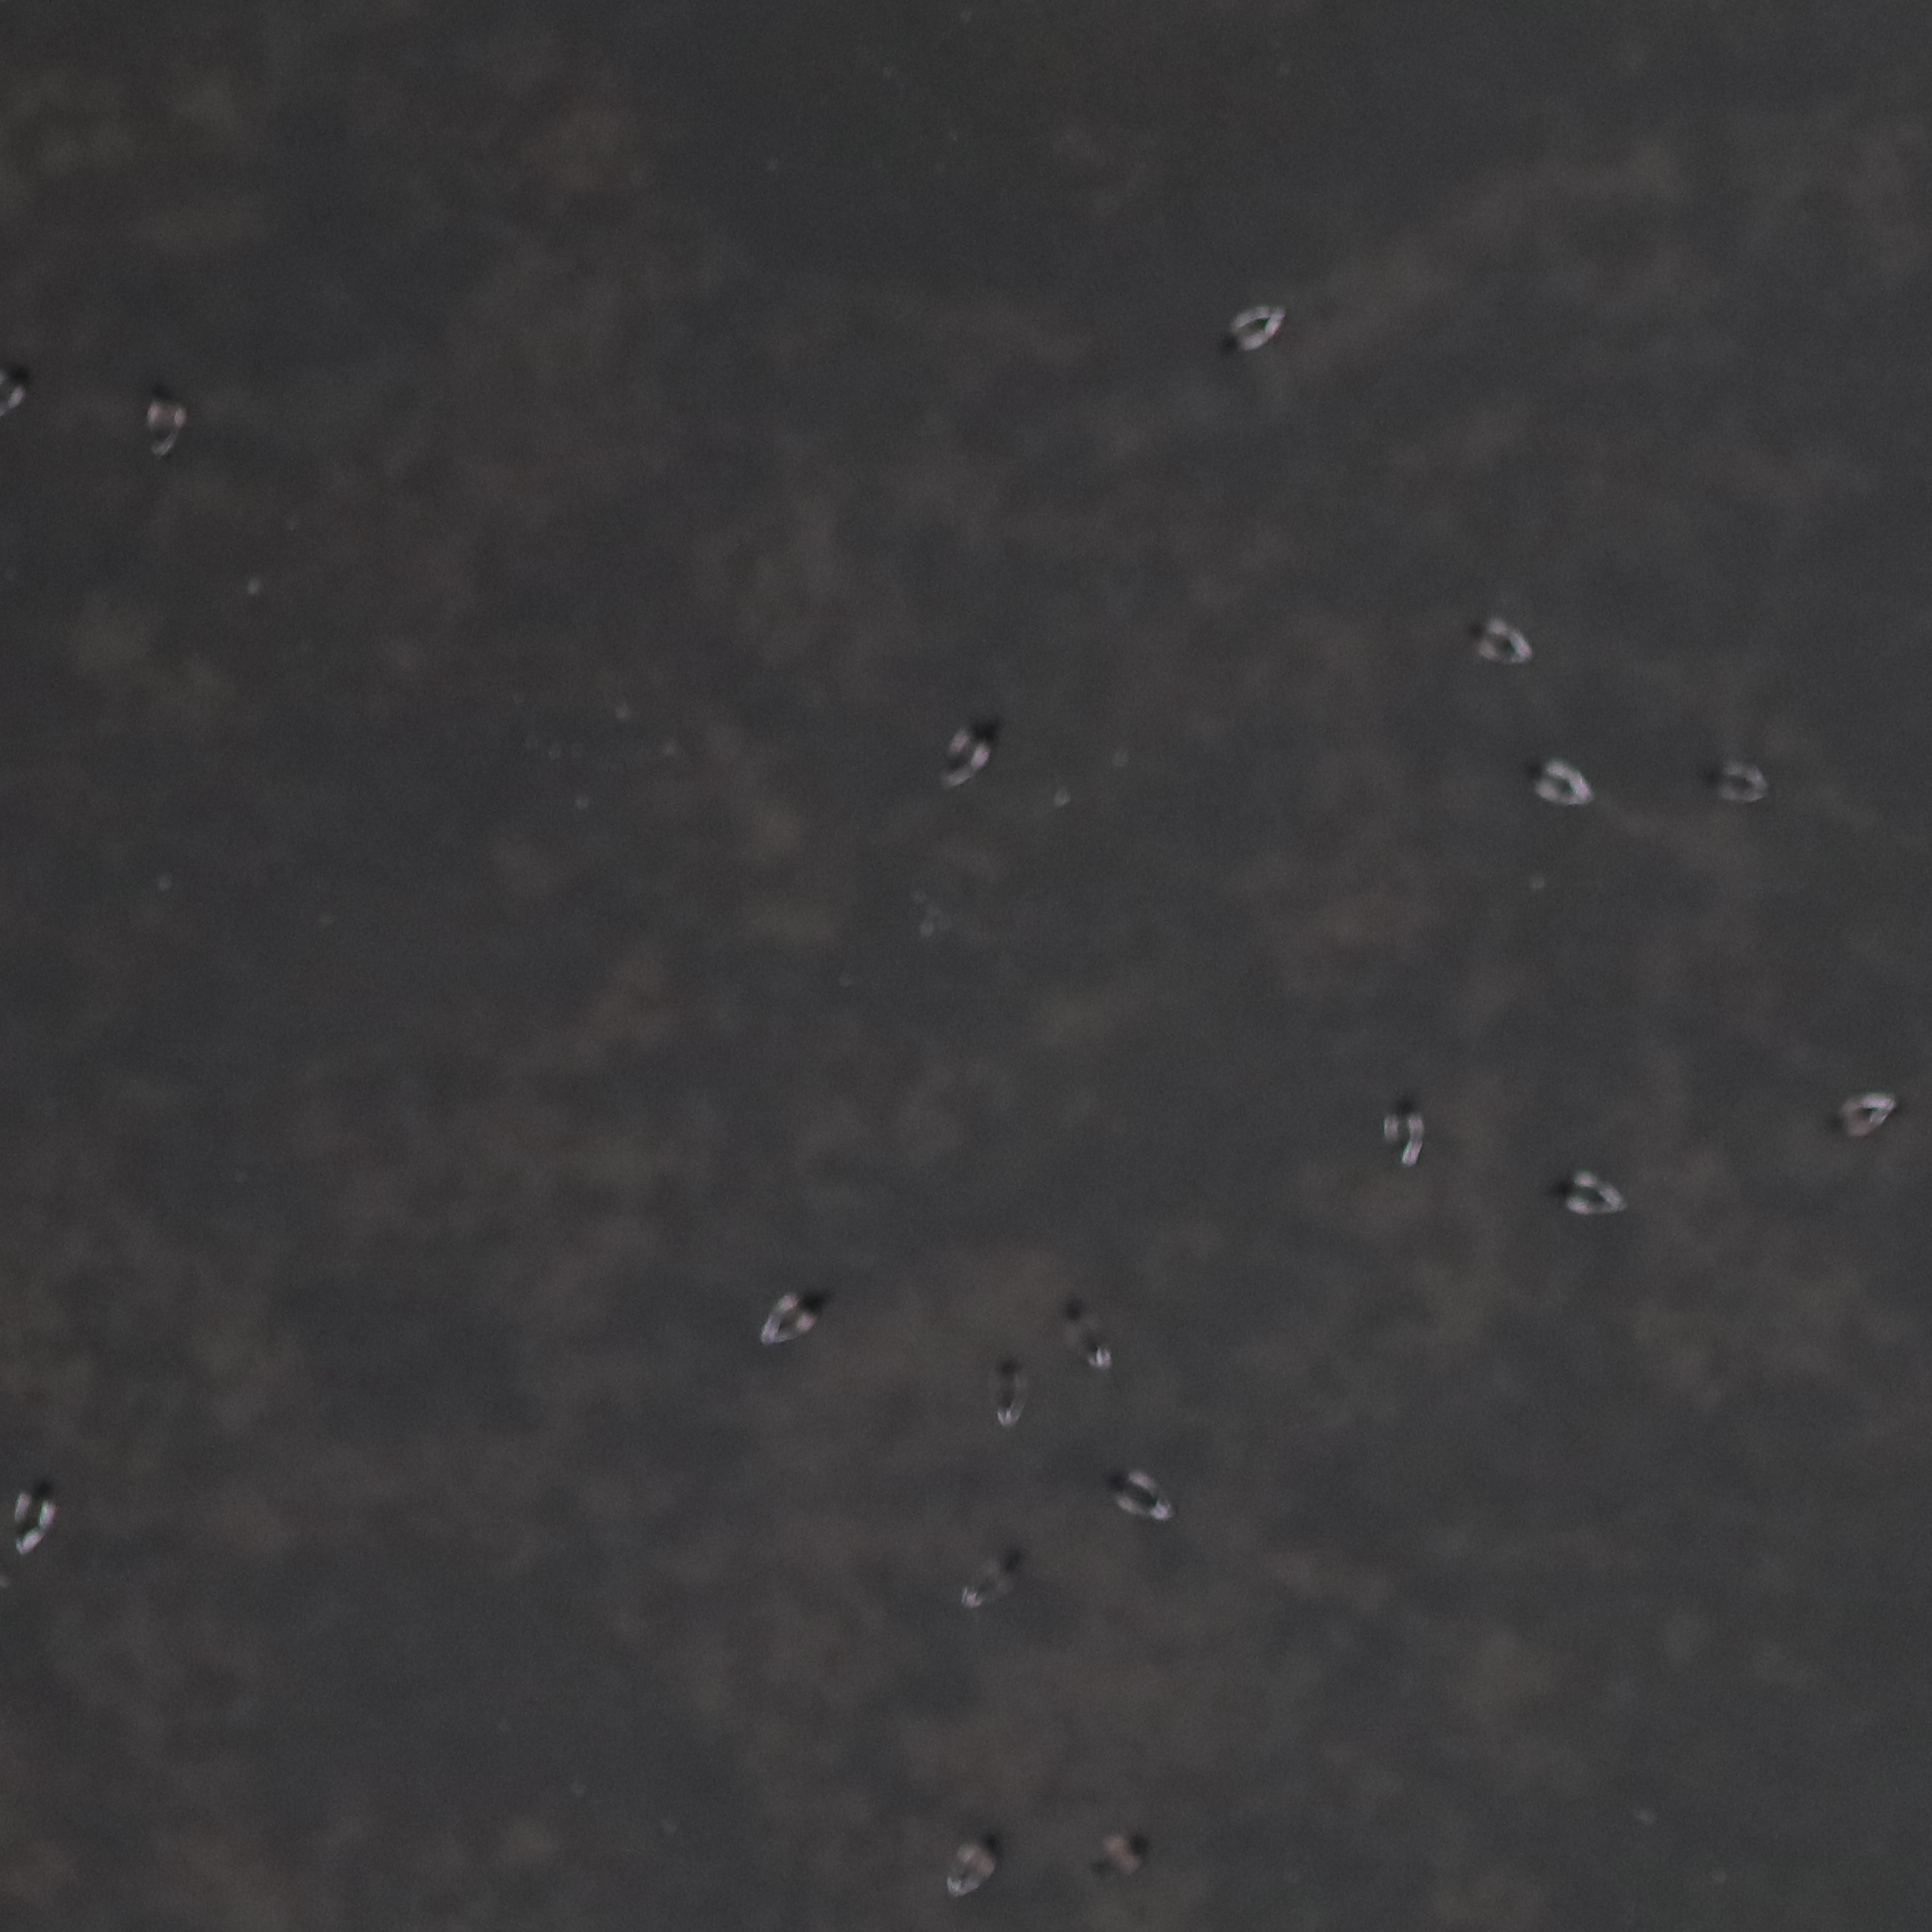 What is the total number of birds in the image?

18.